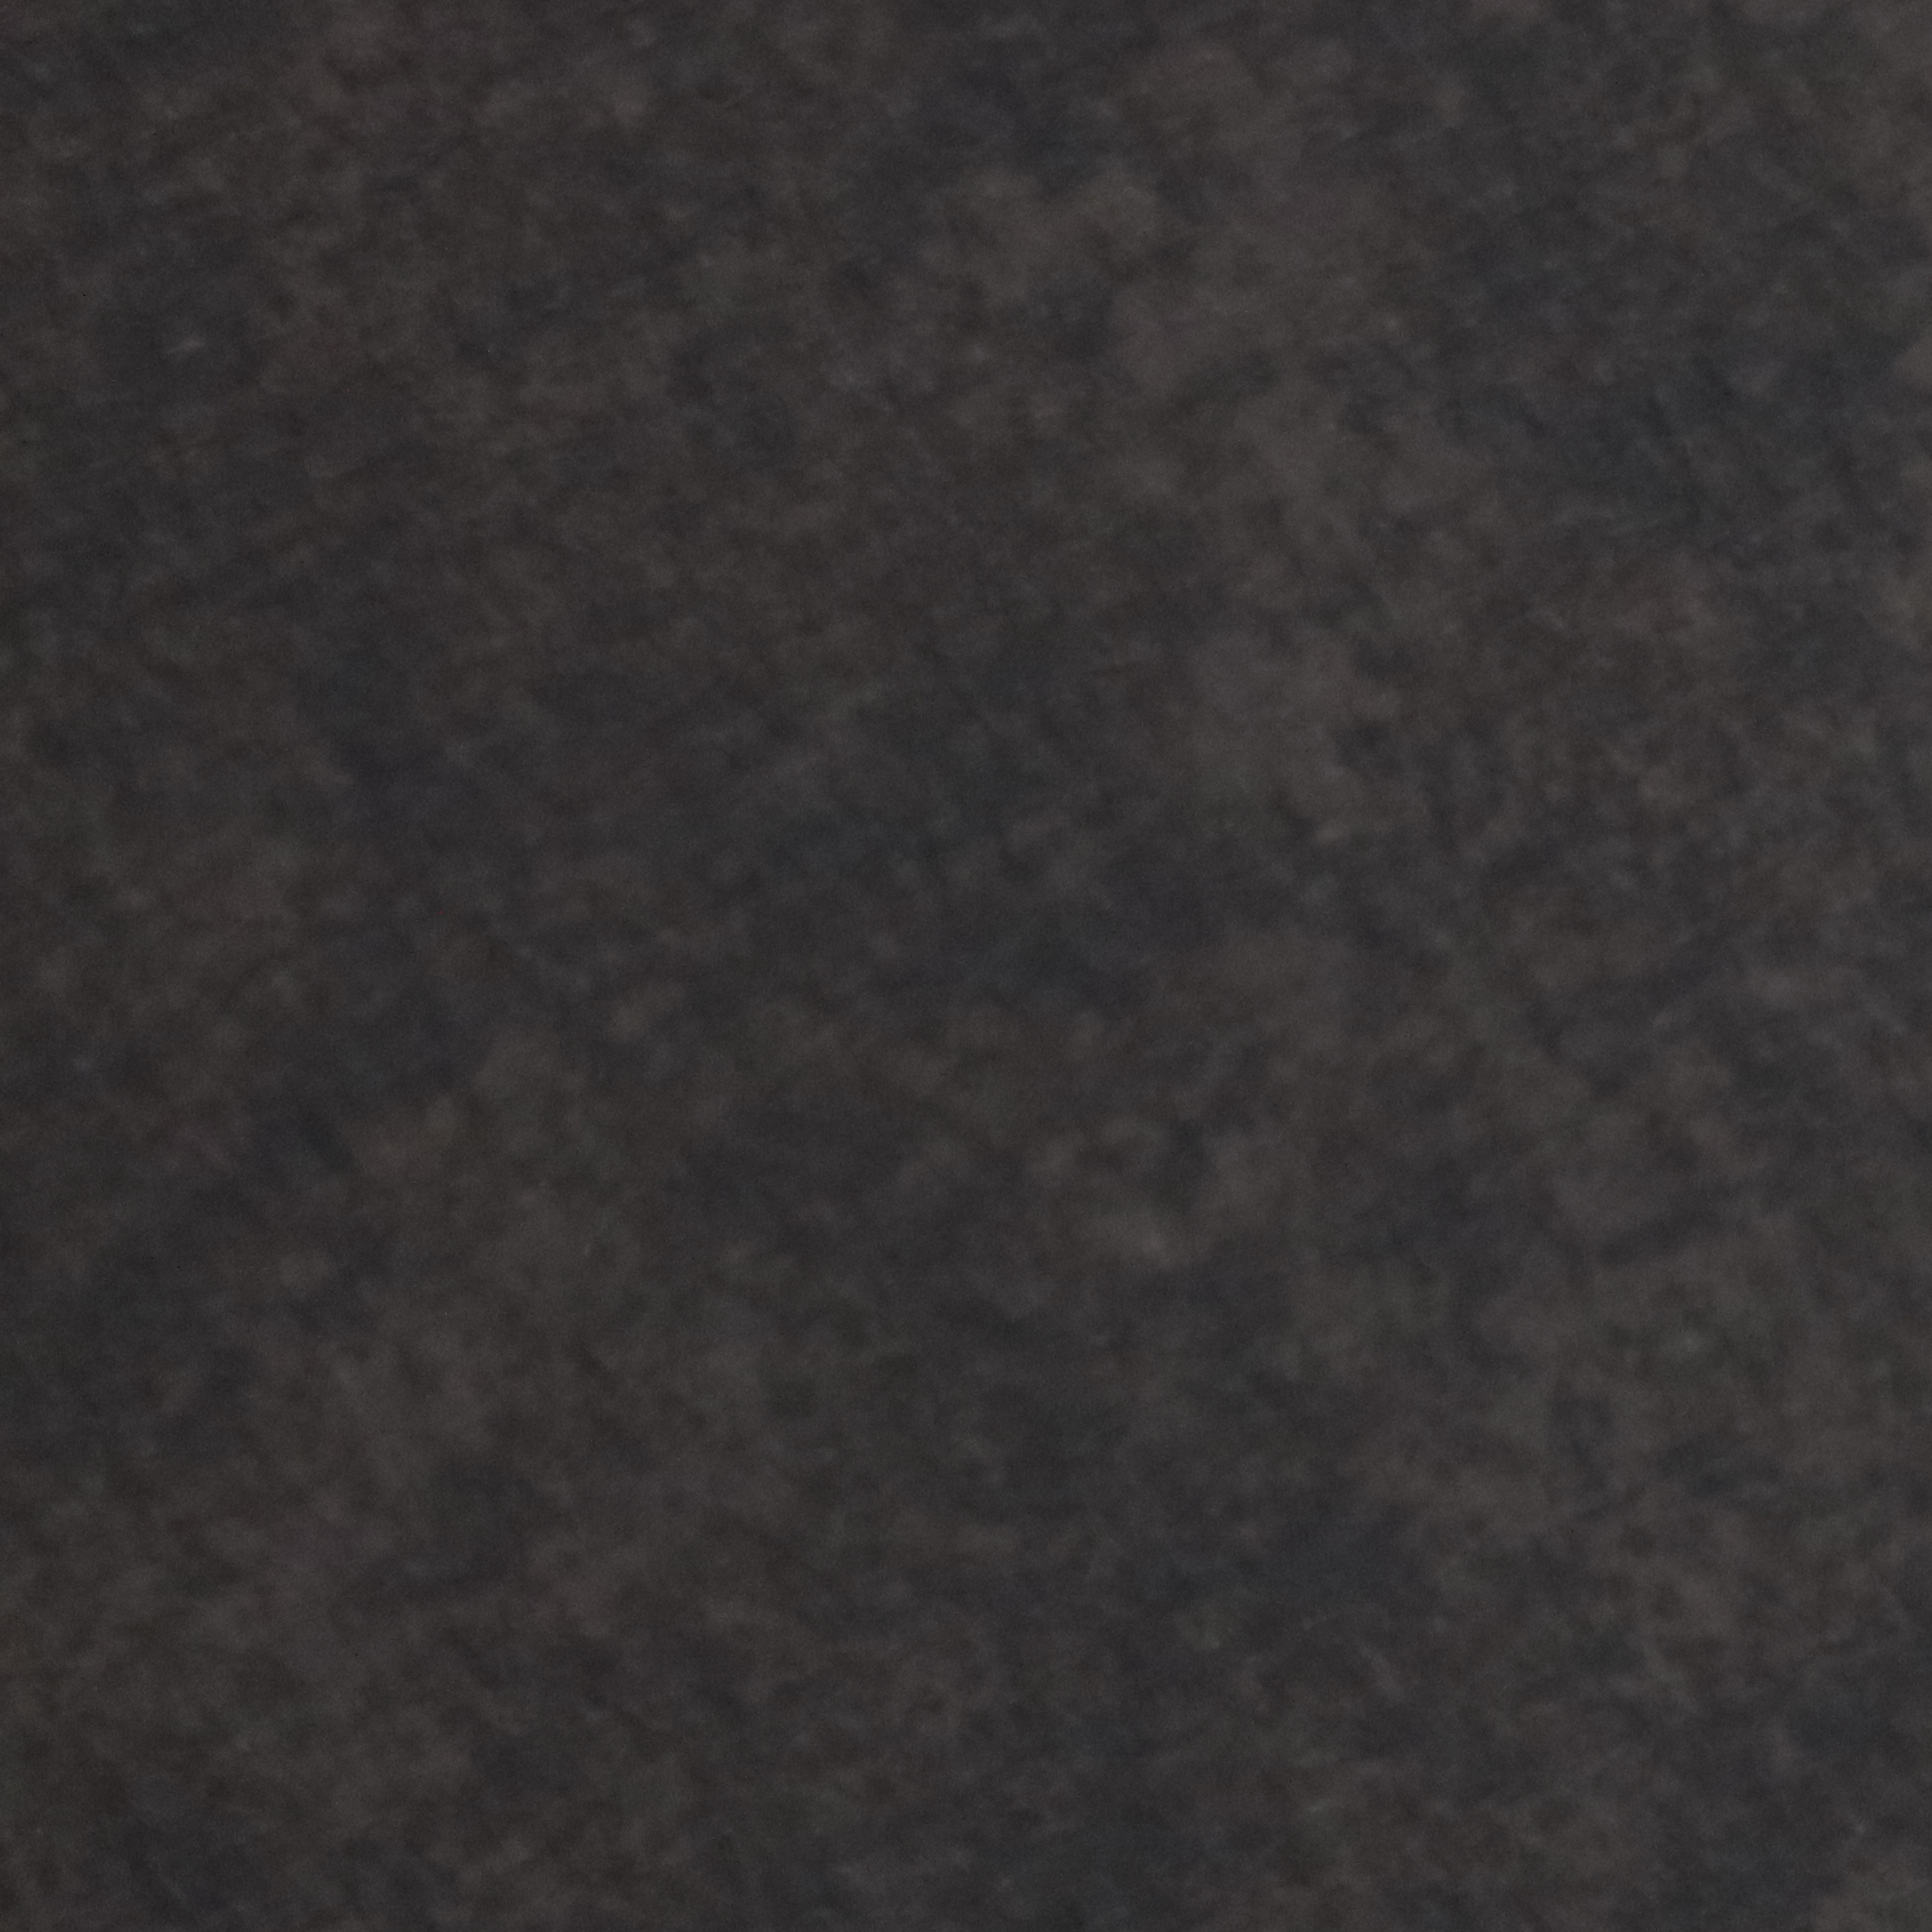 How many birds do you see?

0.